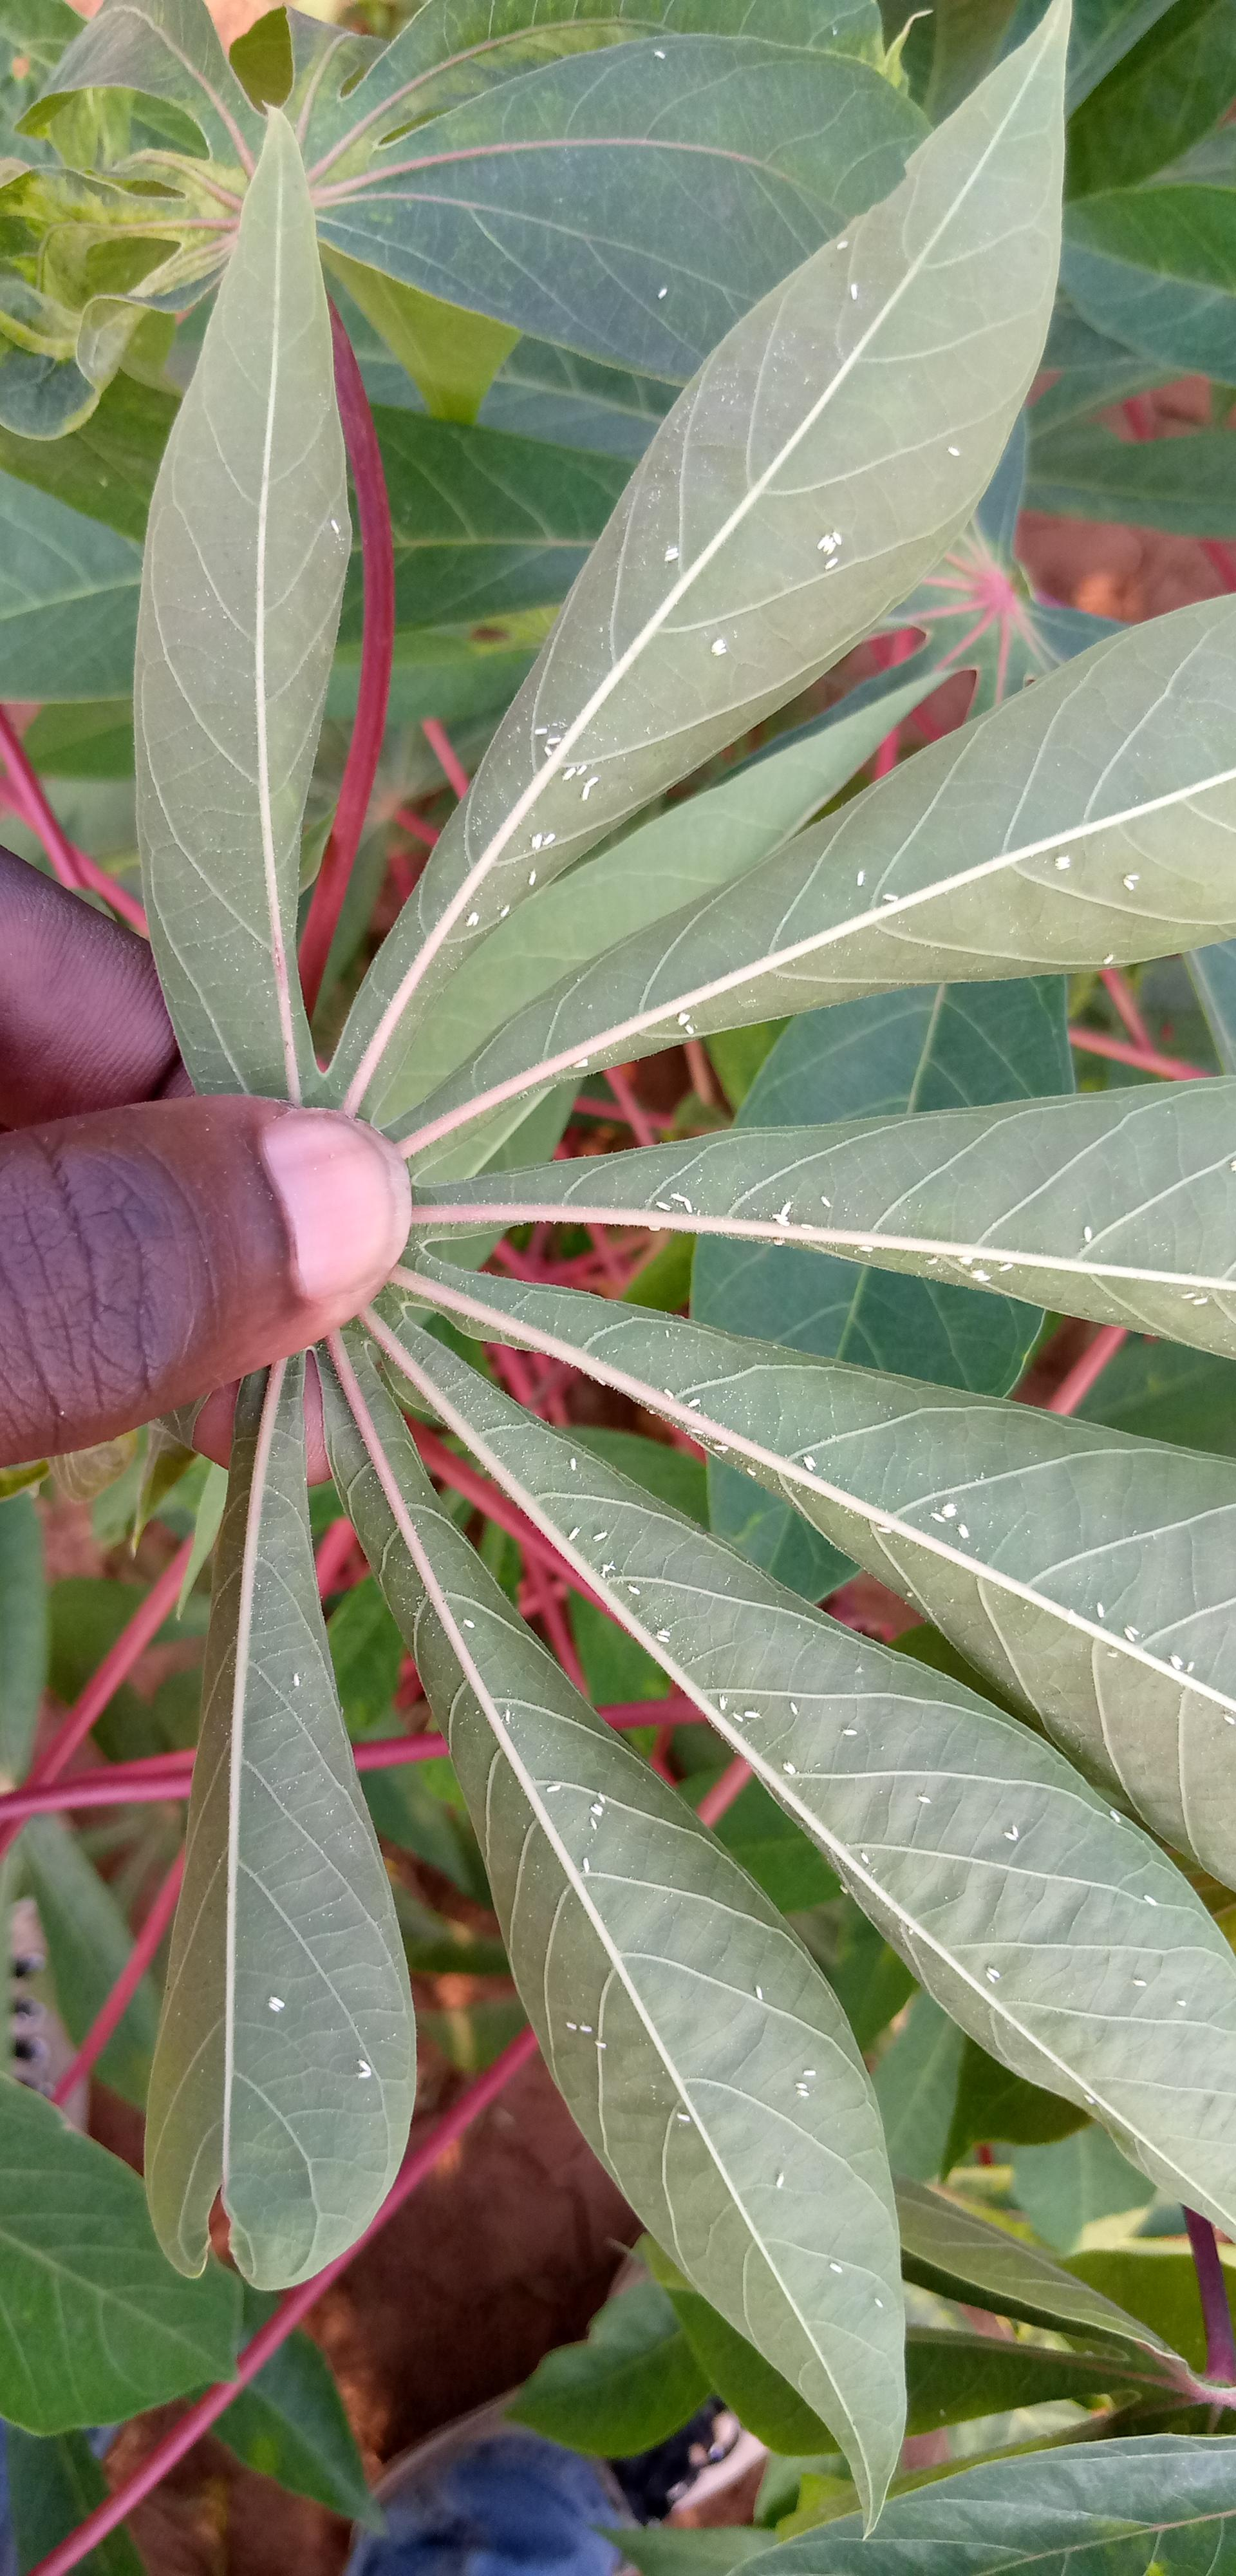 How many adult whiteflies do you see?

112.